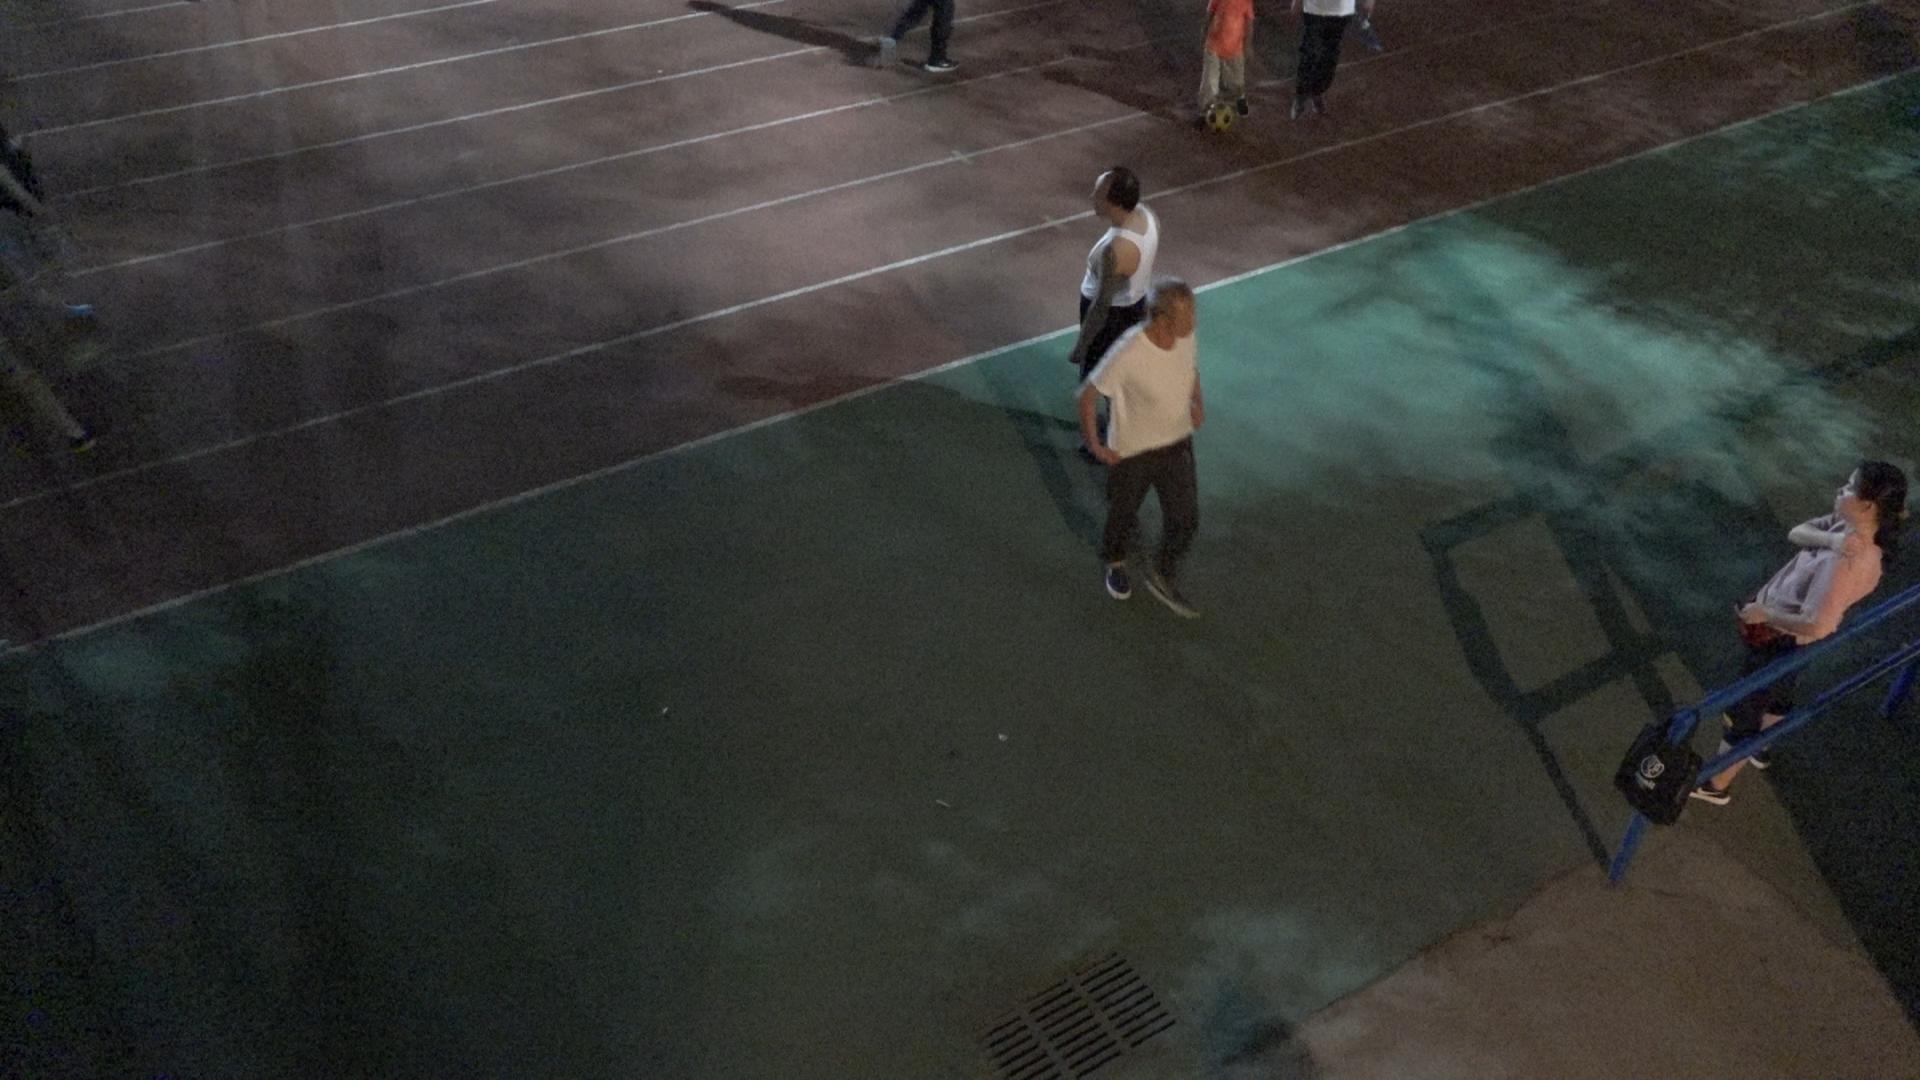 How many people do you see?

3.